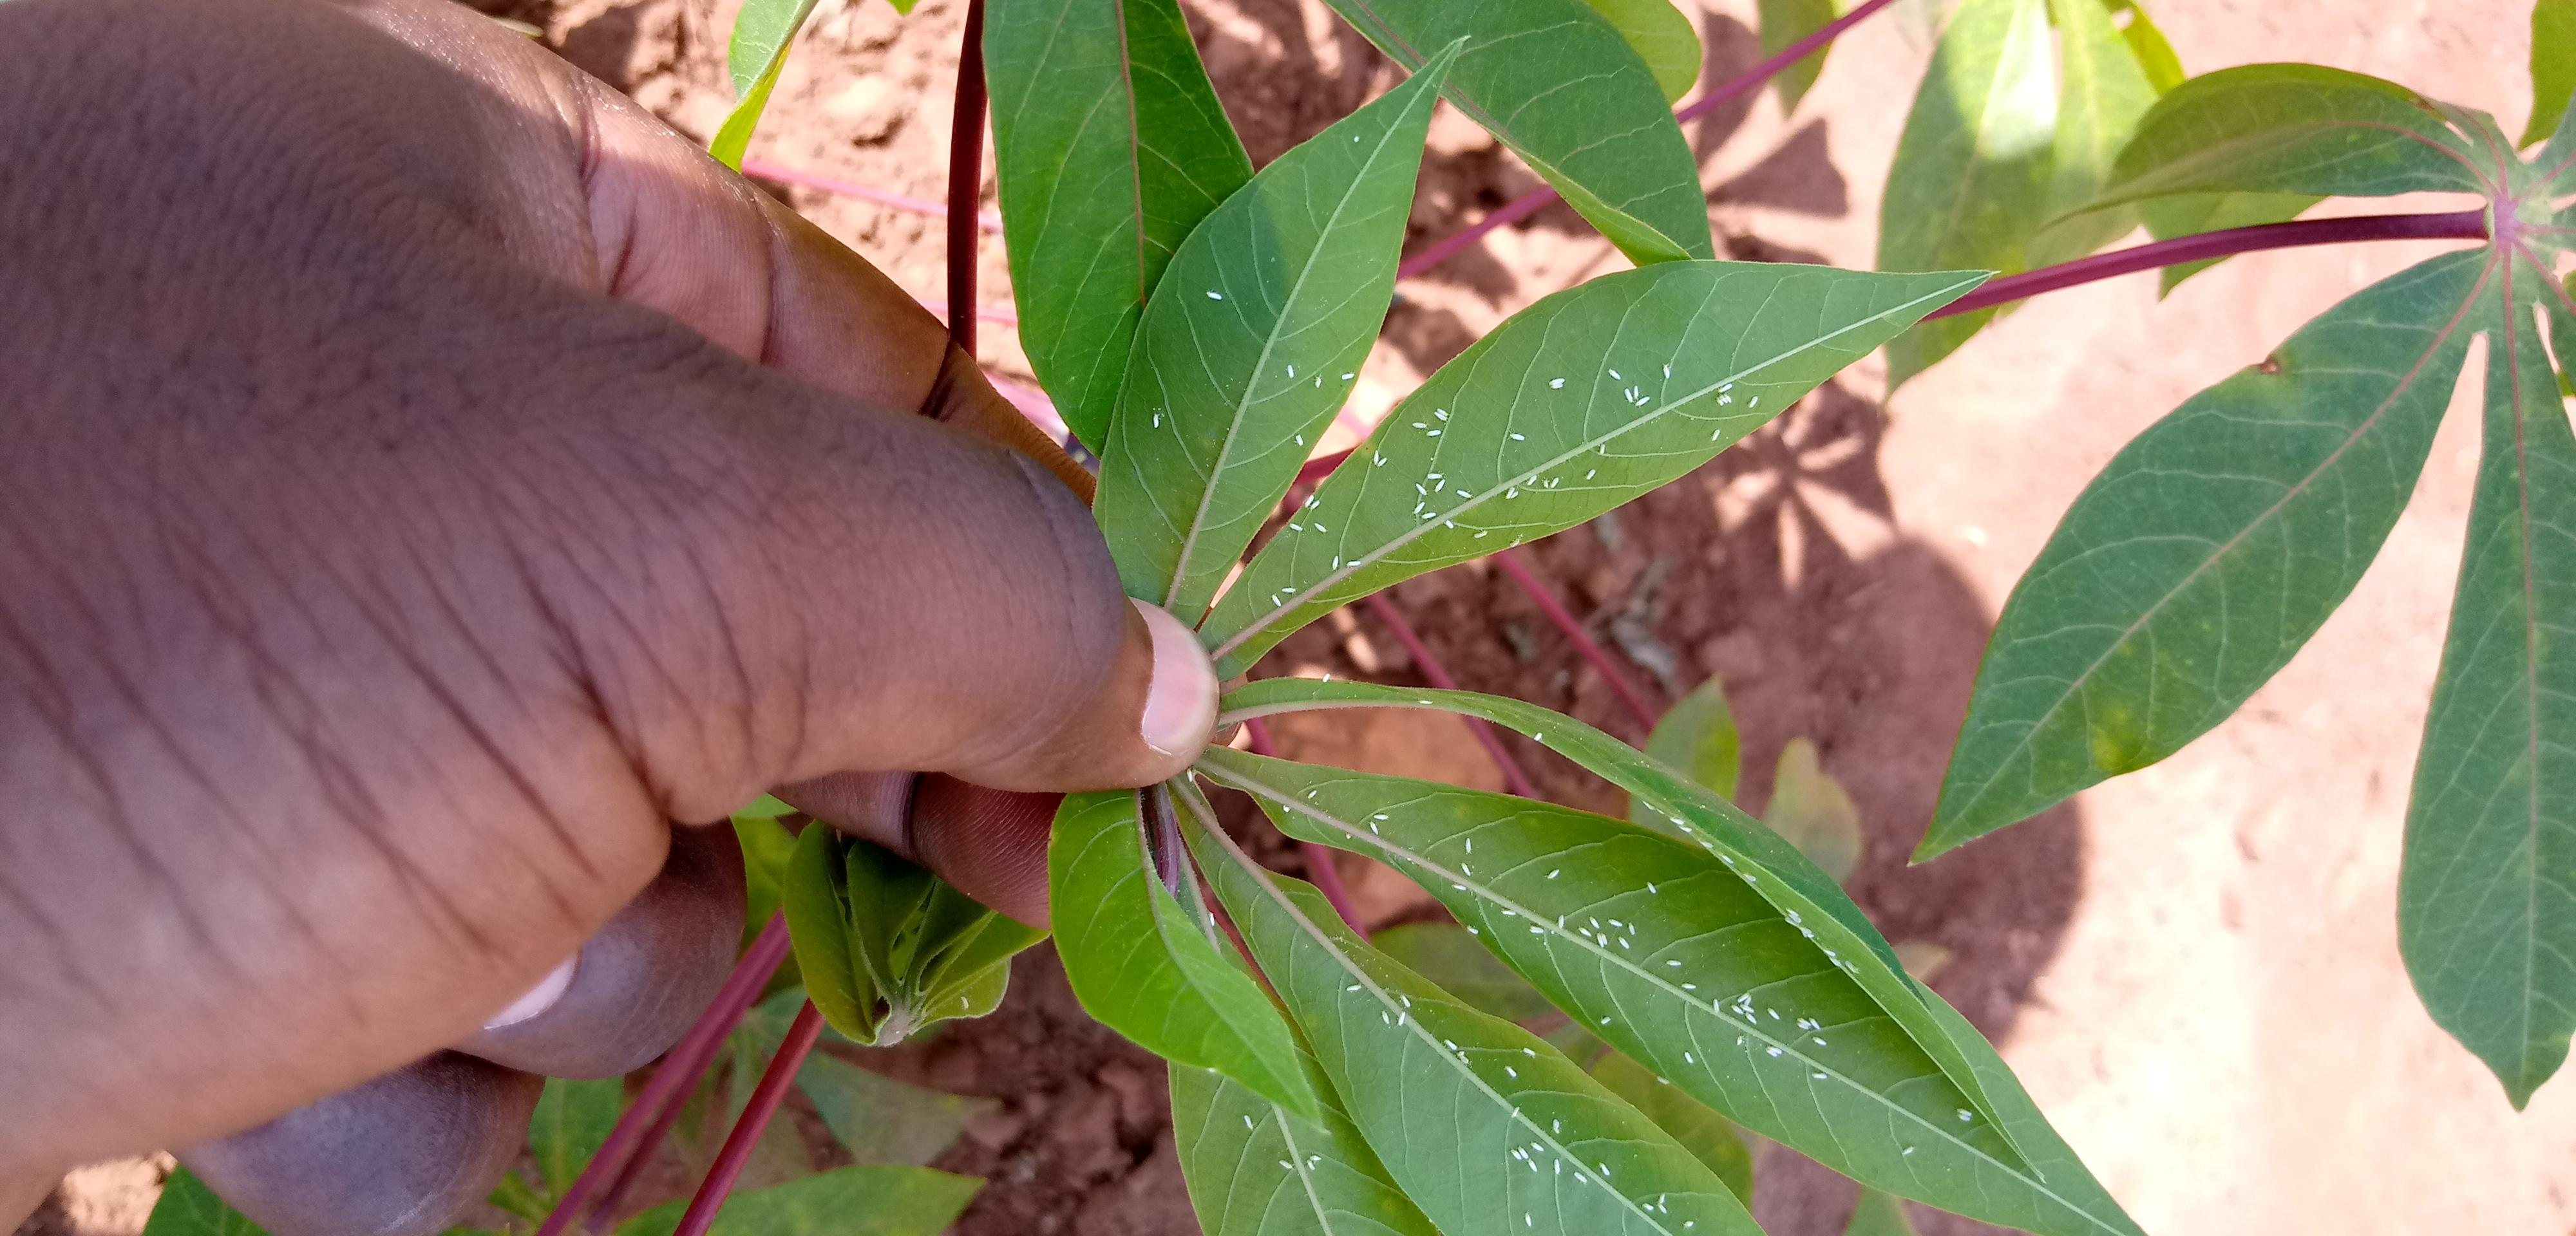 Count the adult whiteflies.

141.